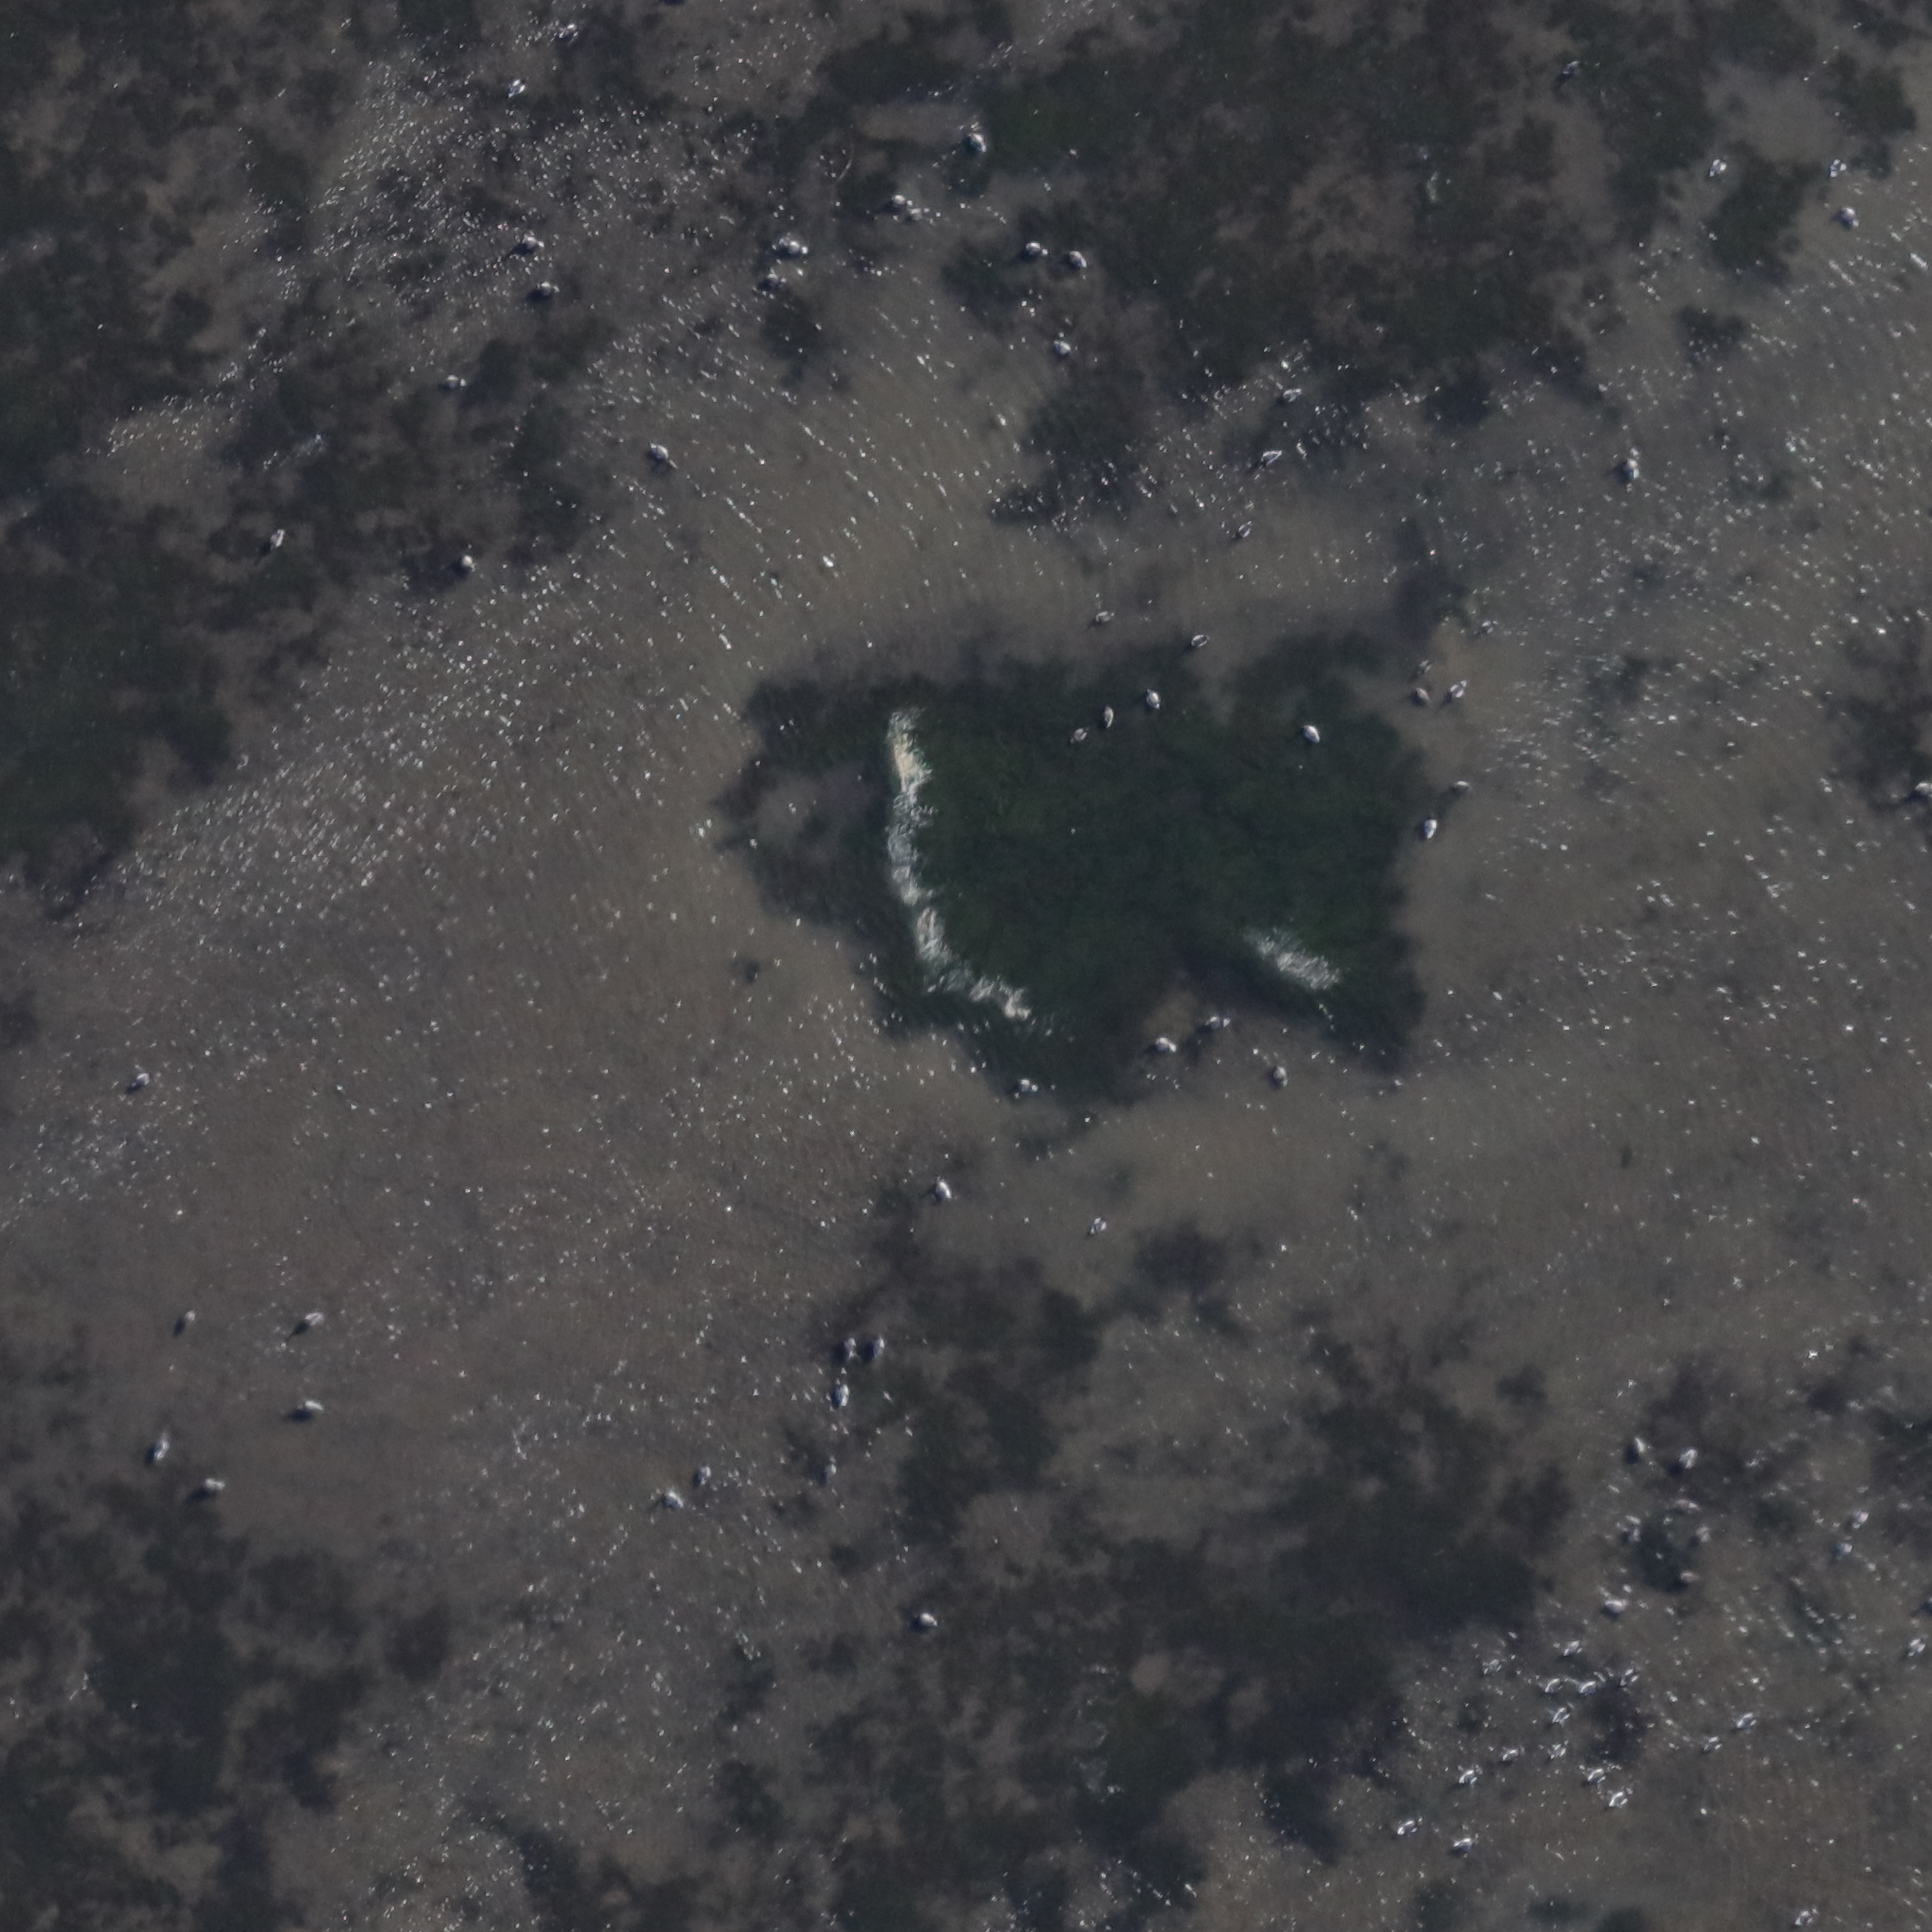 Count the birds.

83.